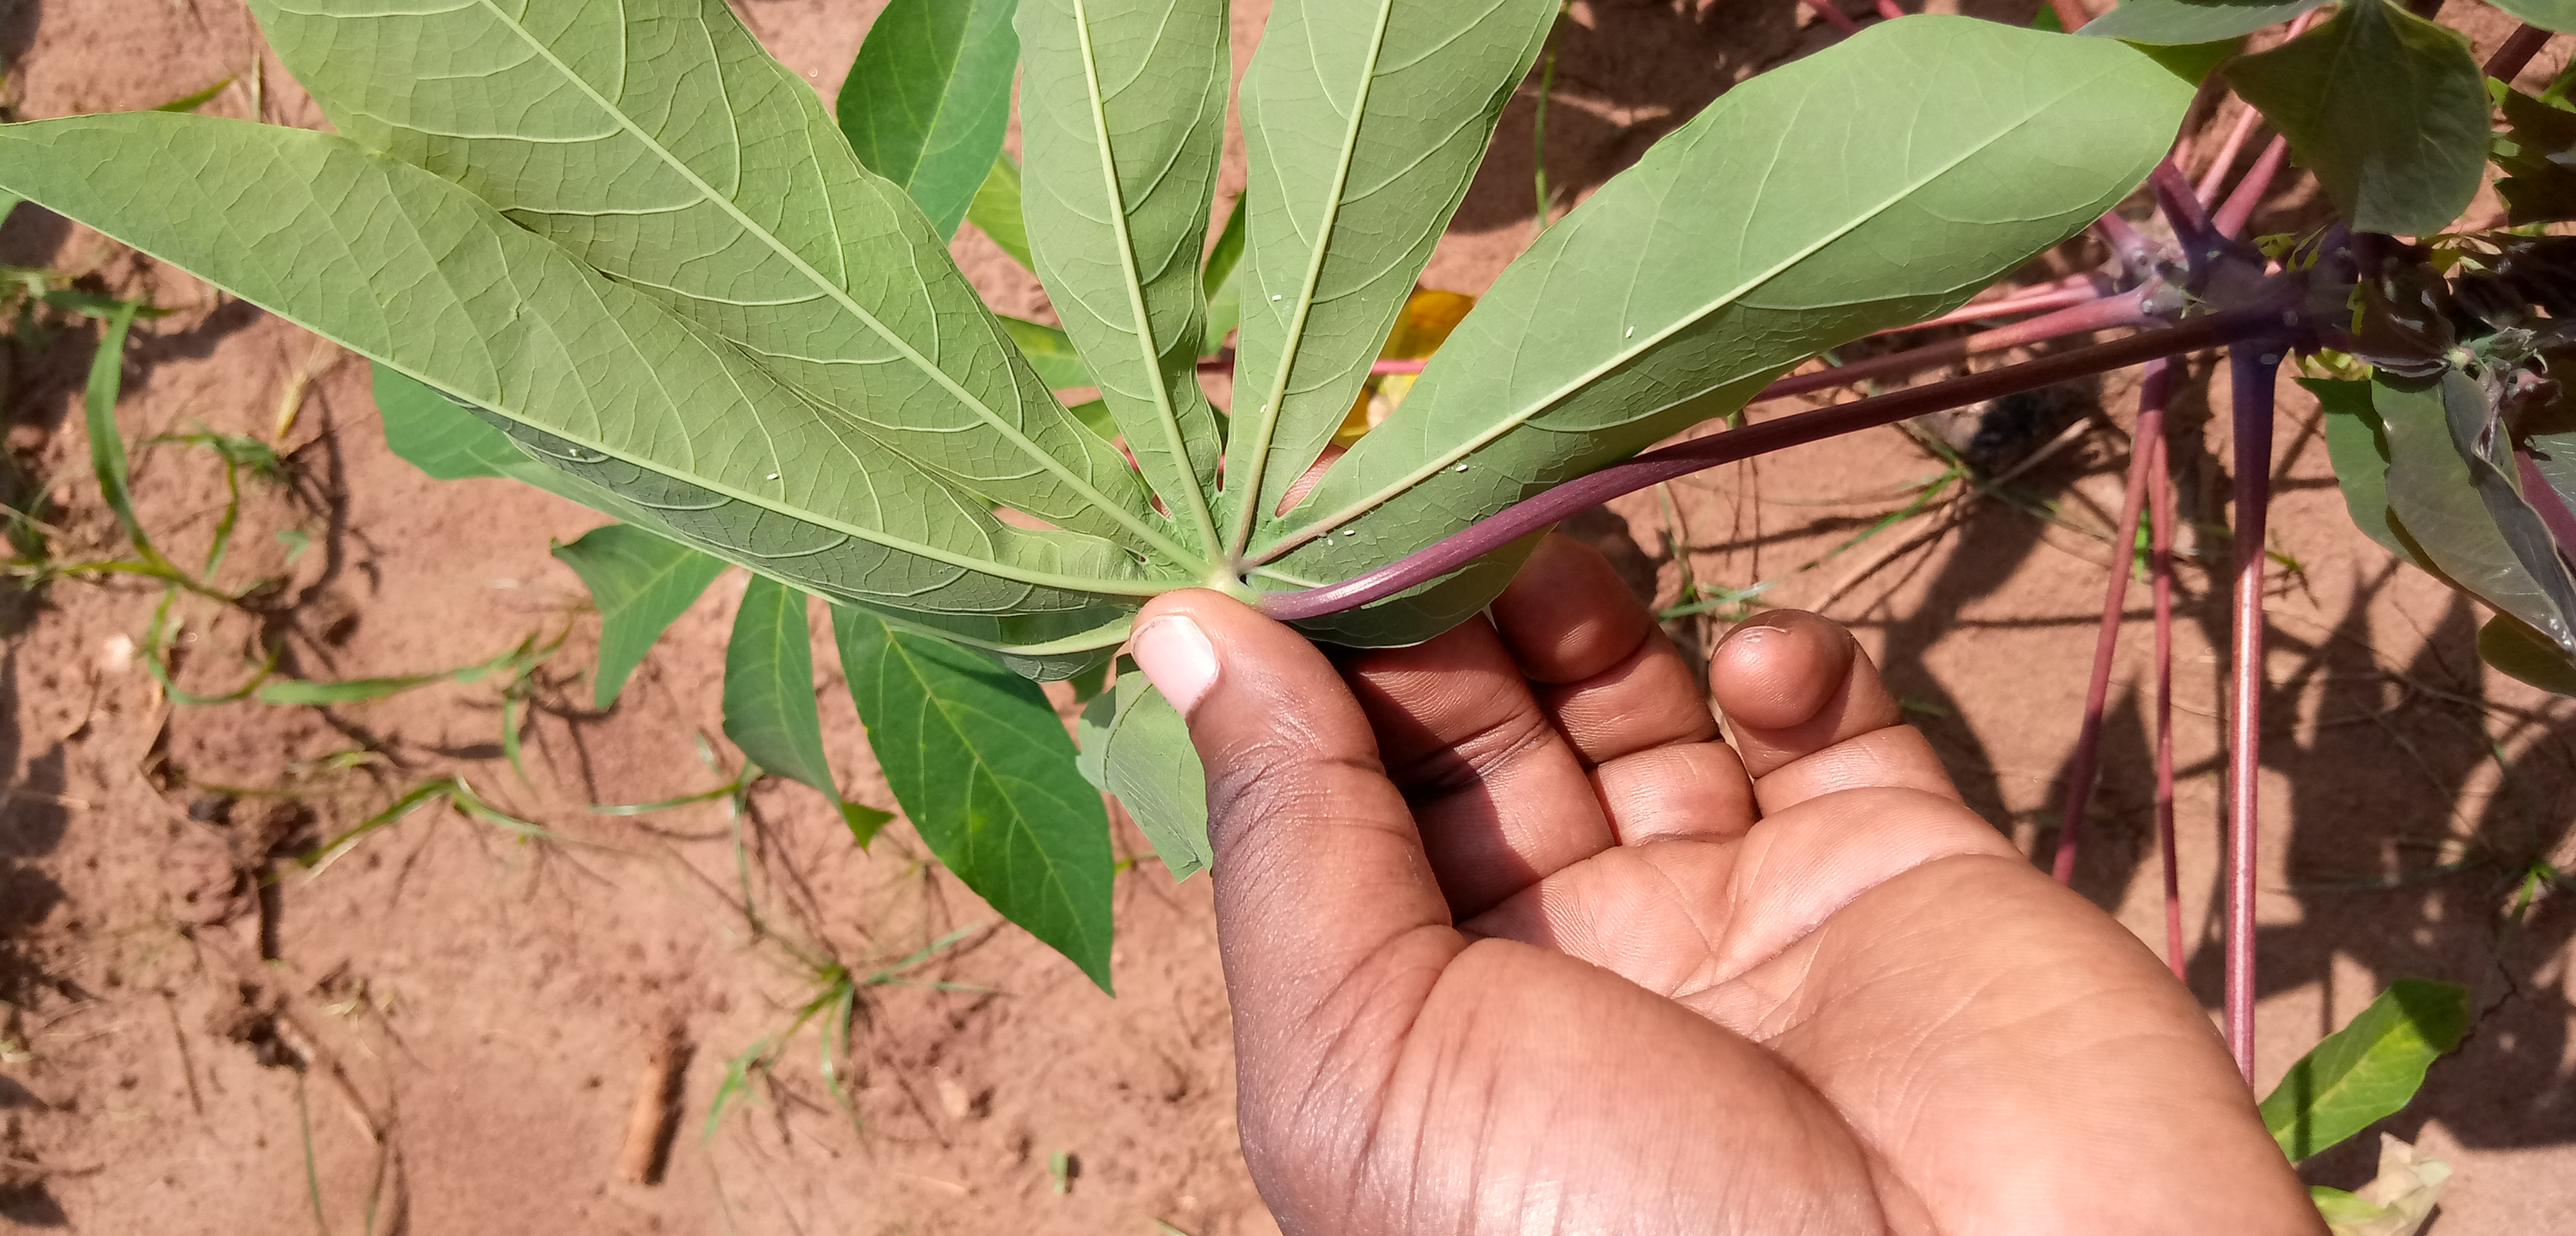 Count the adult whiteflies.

8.